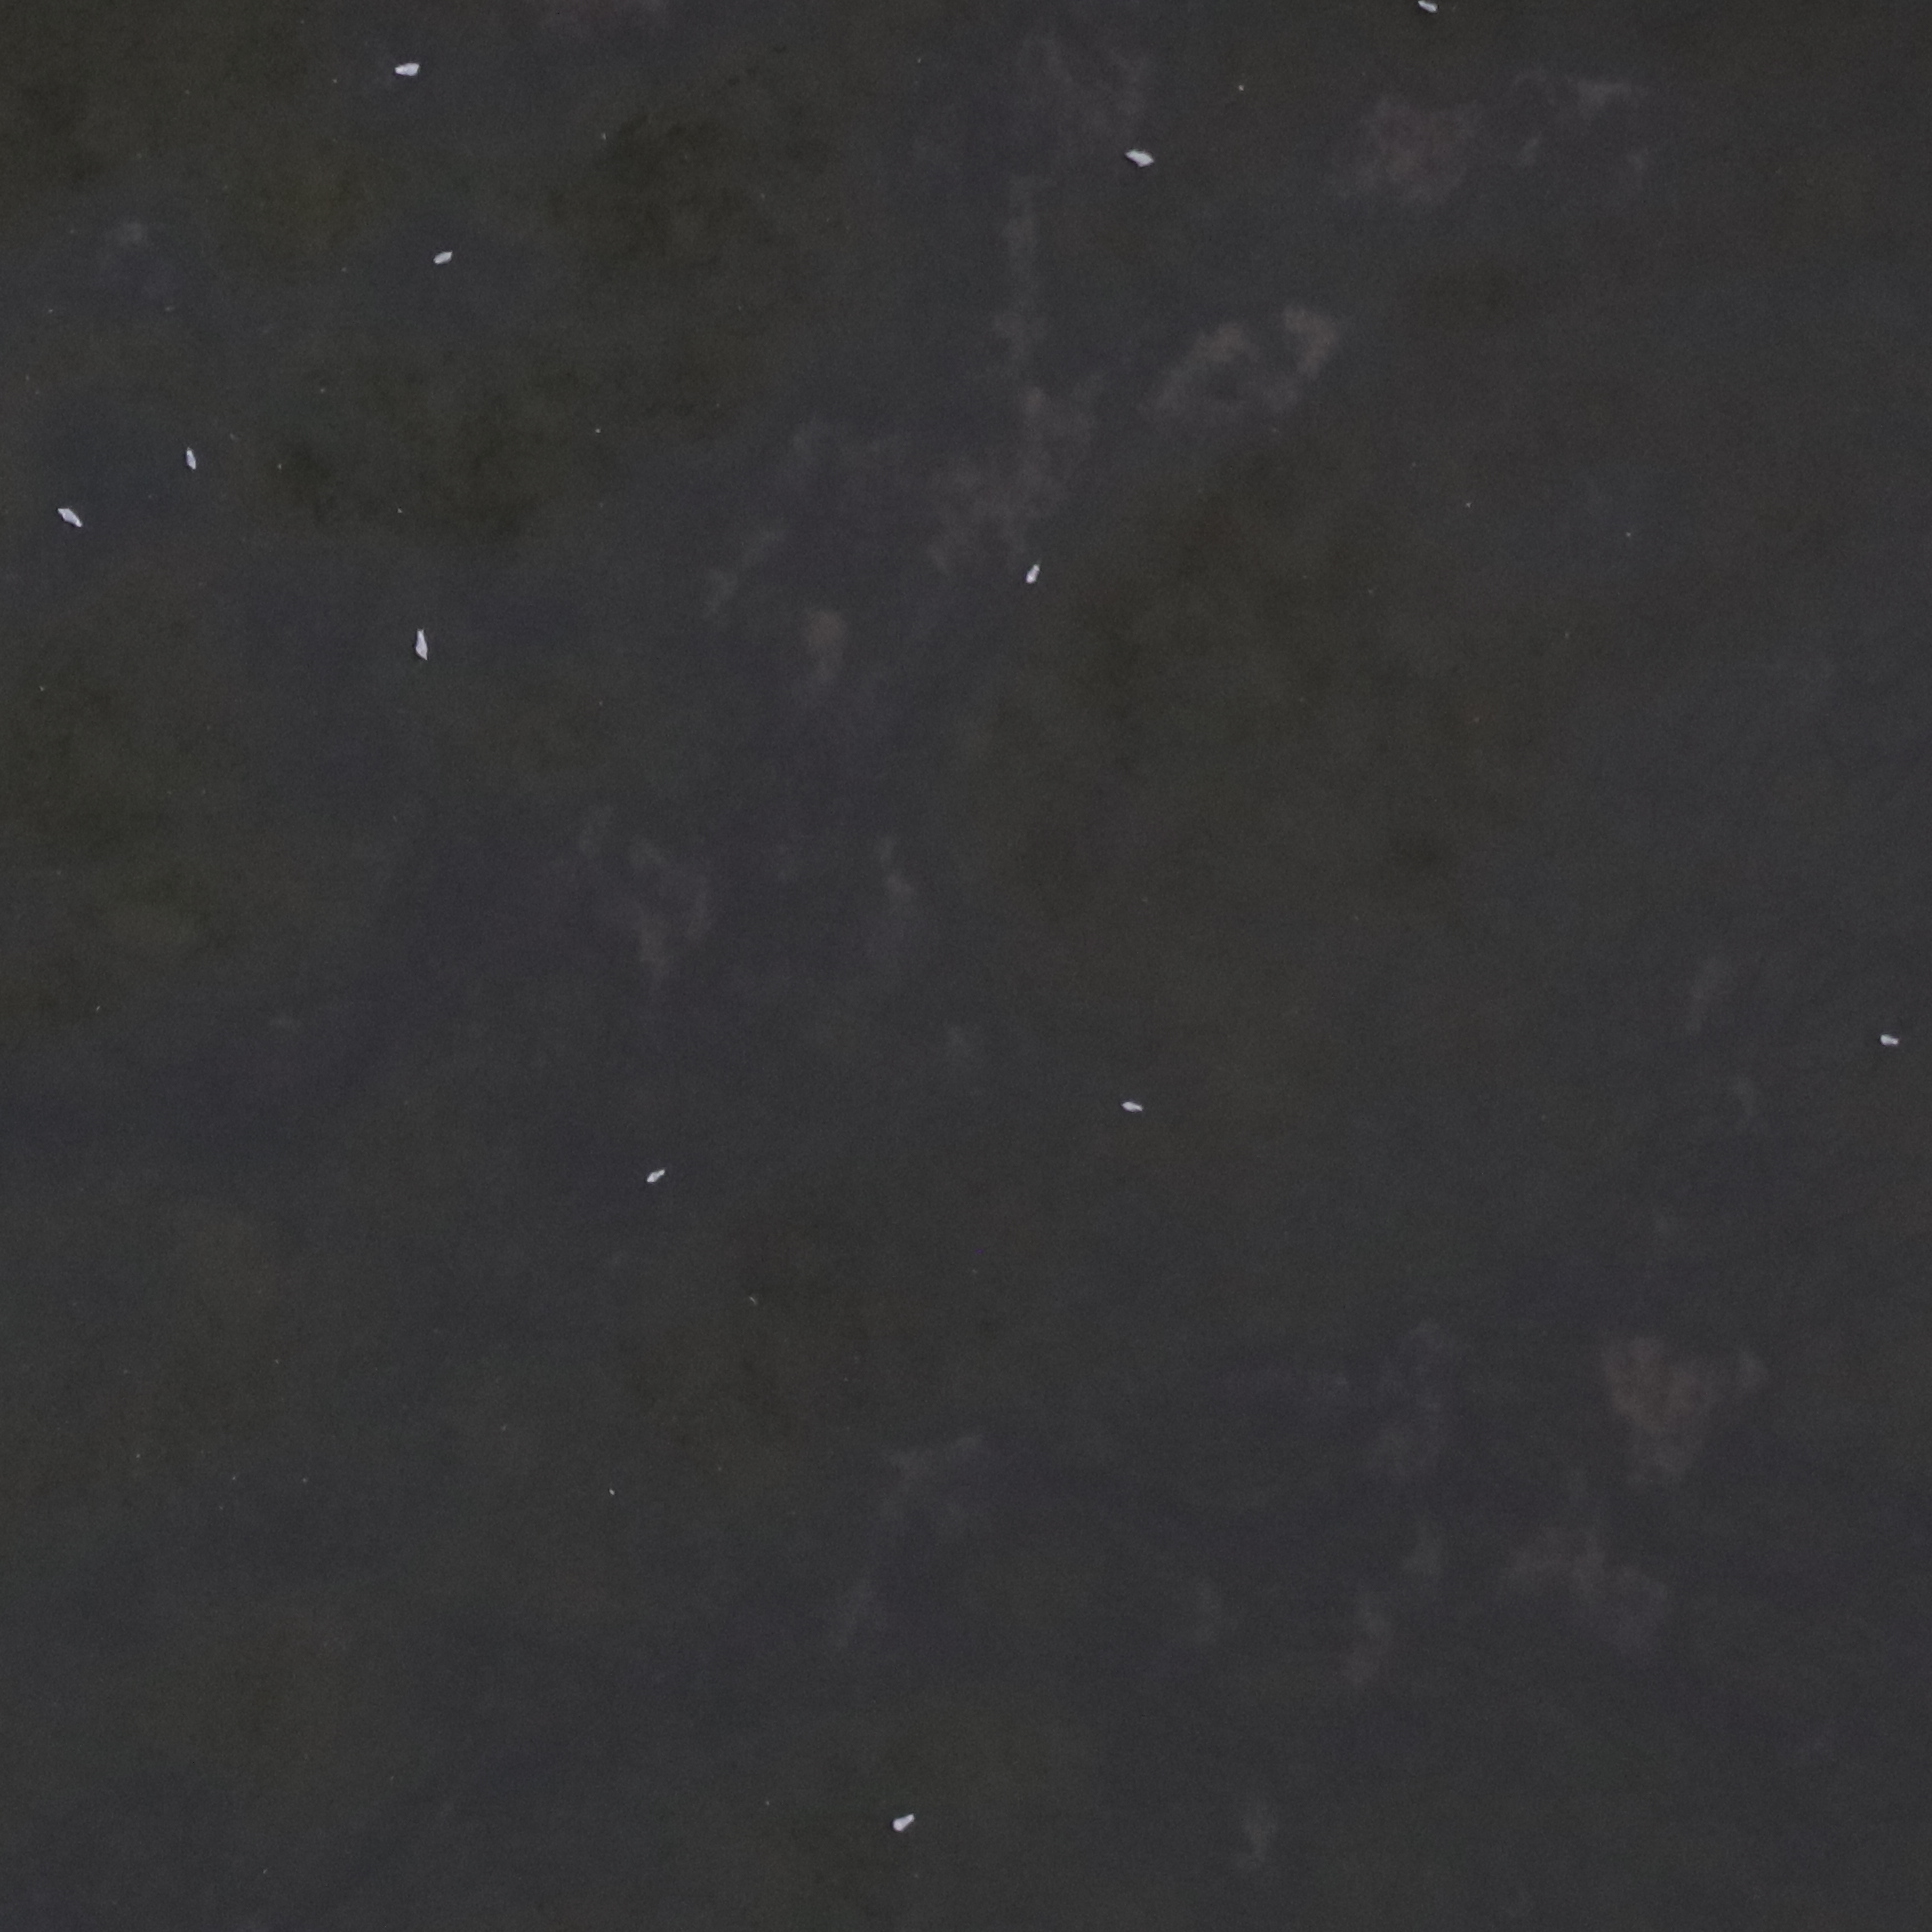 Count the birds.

12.